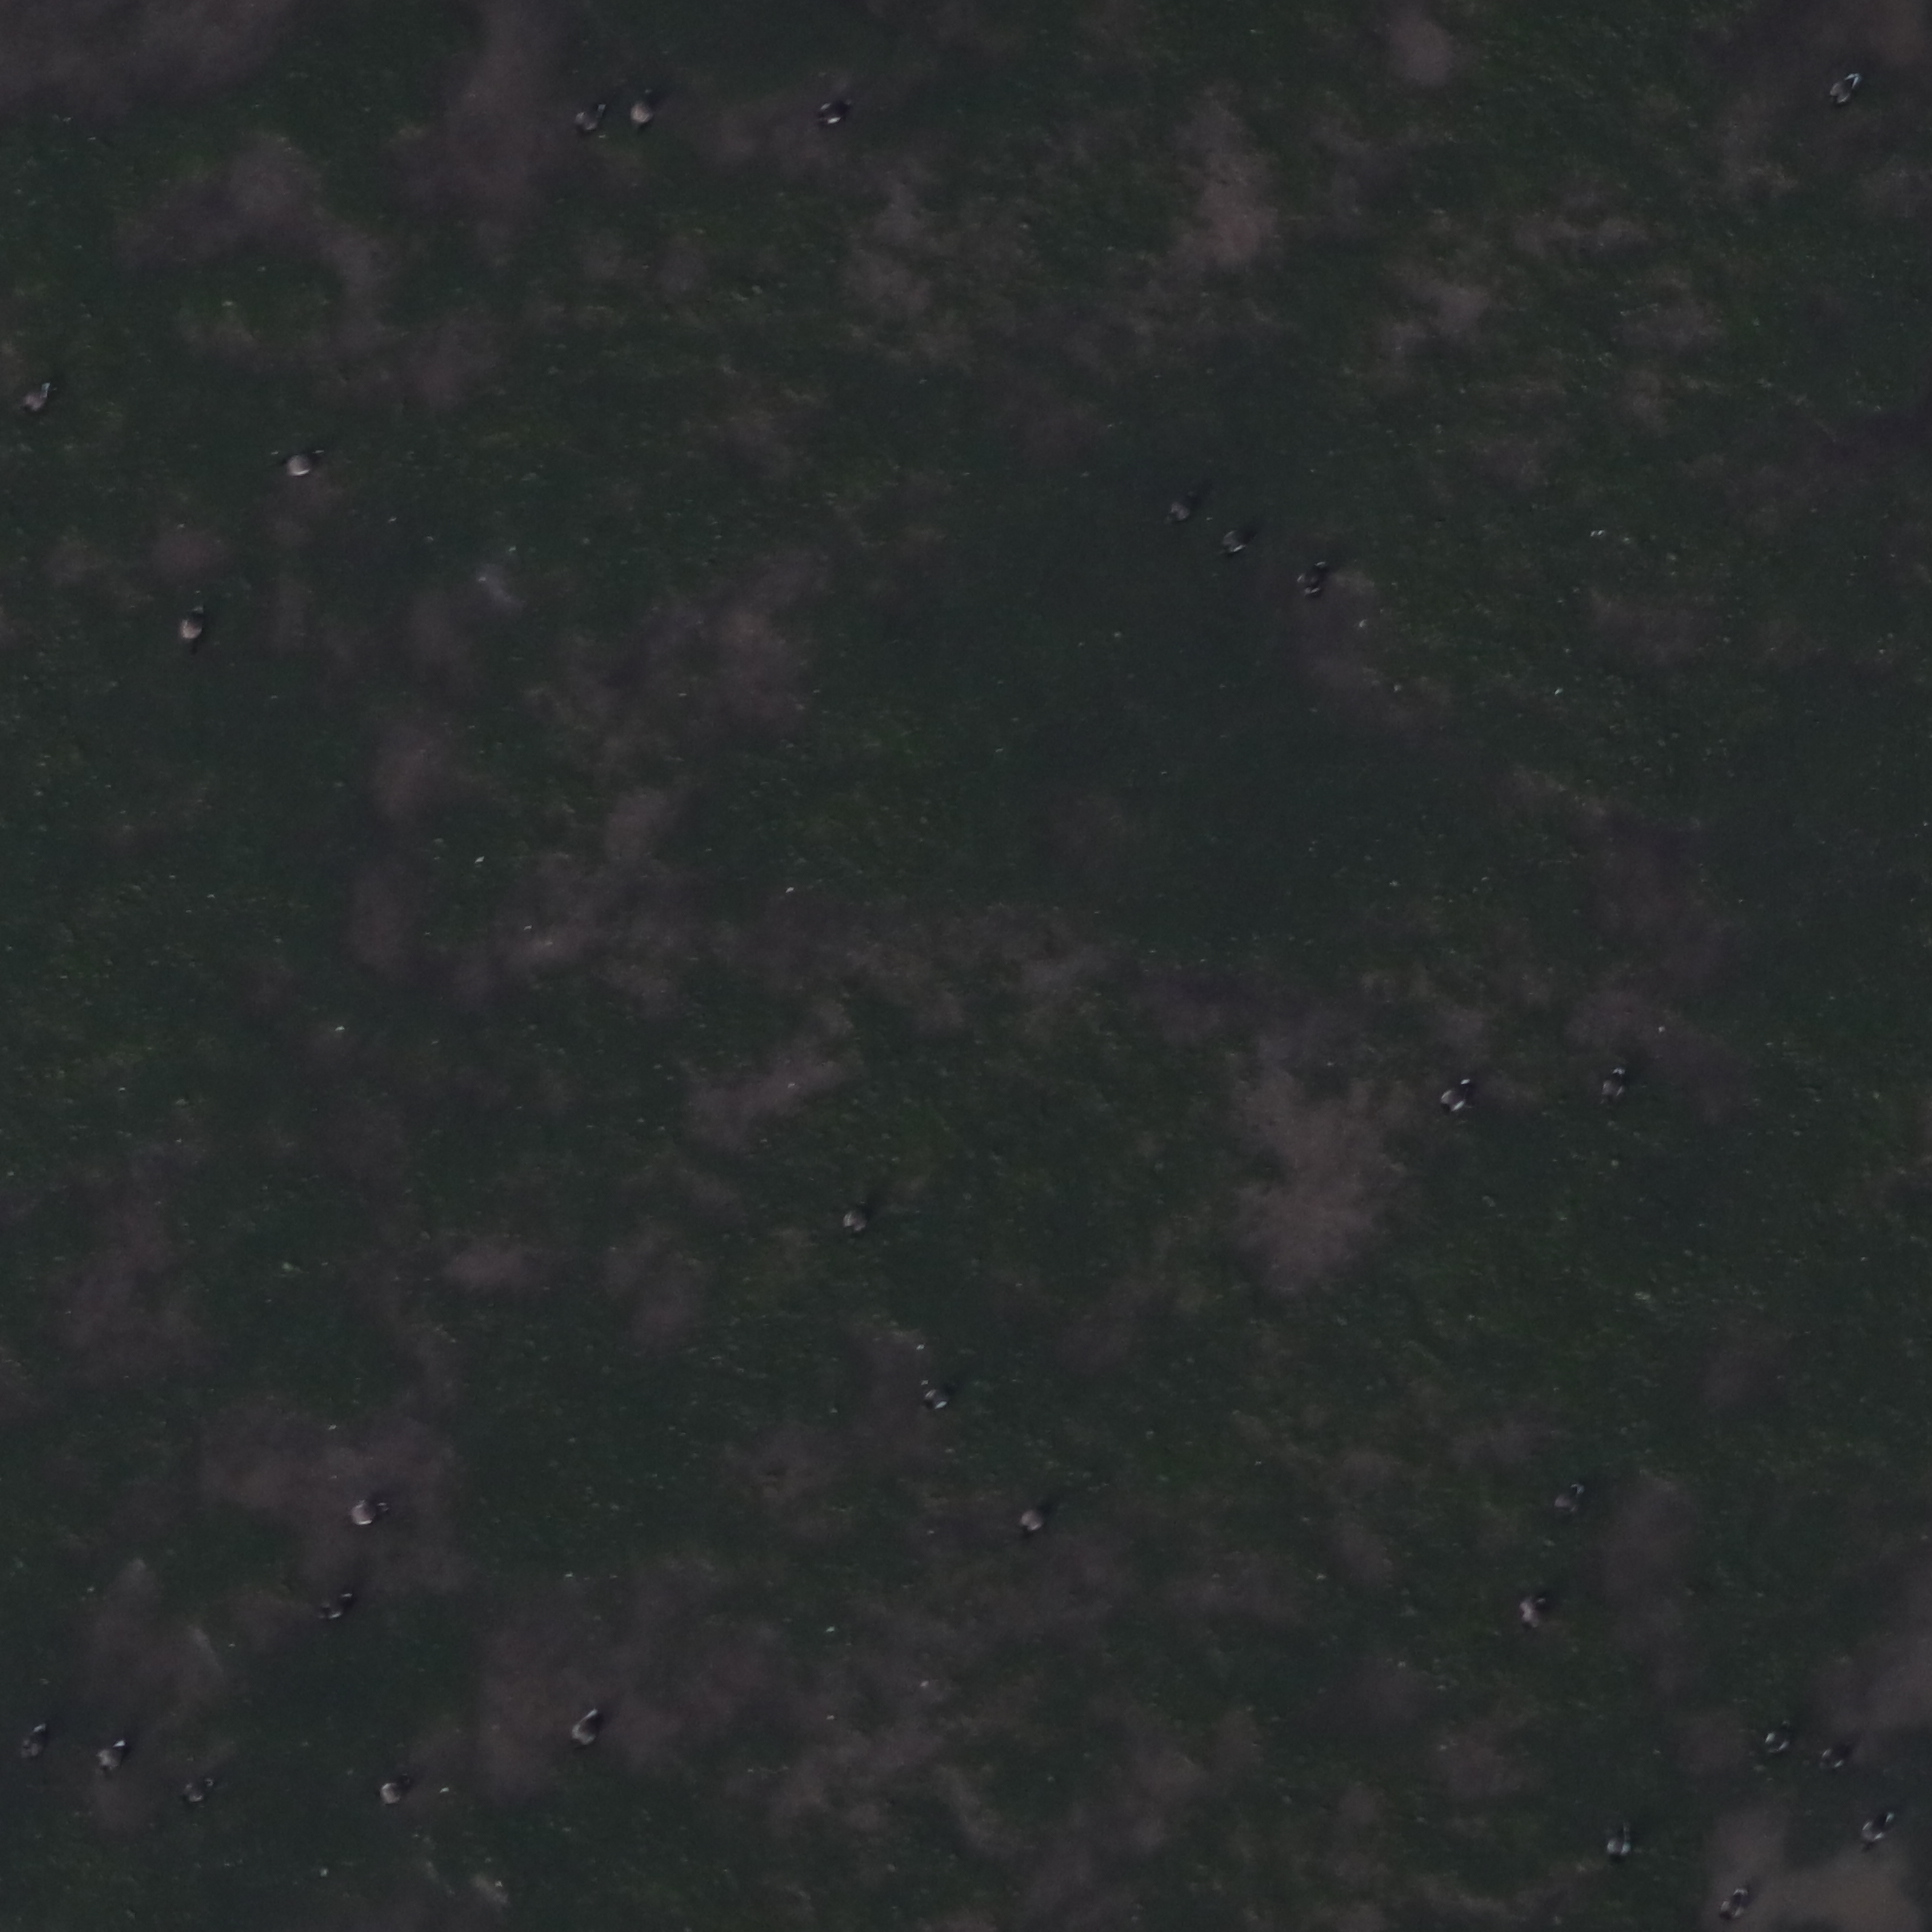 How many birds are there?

29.